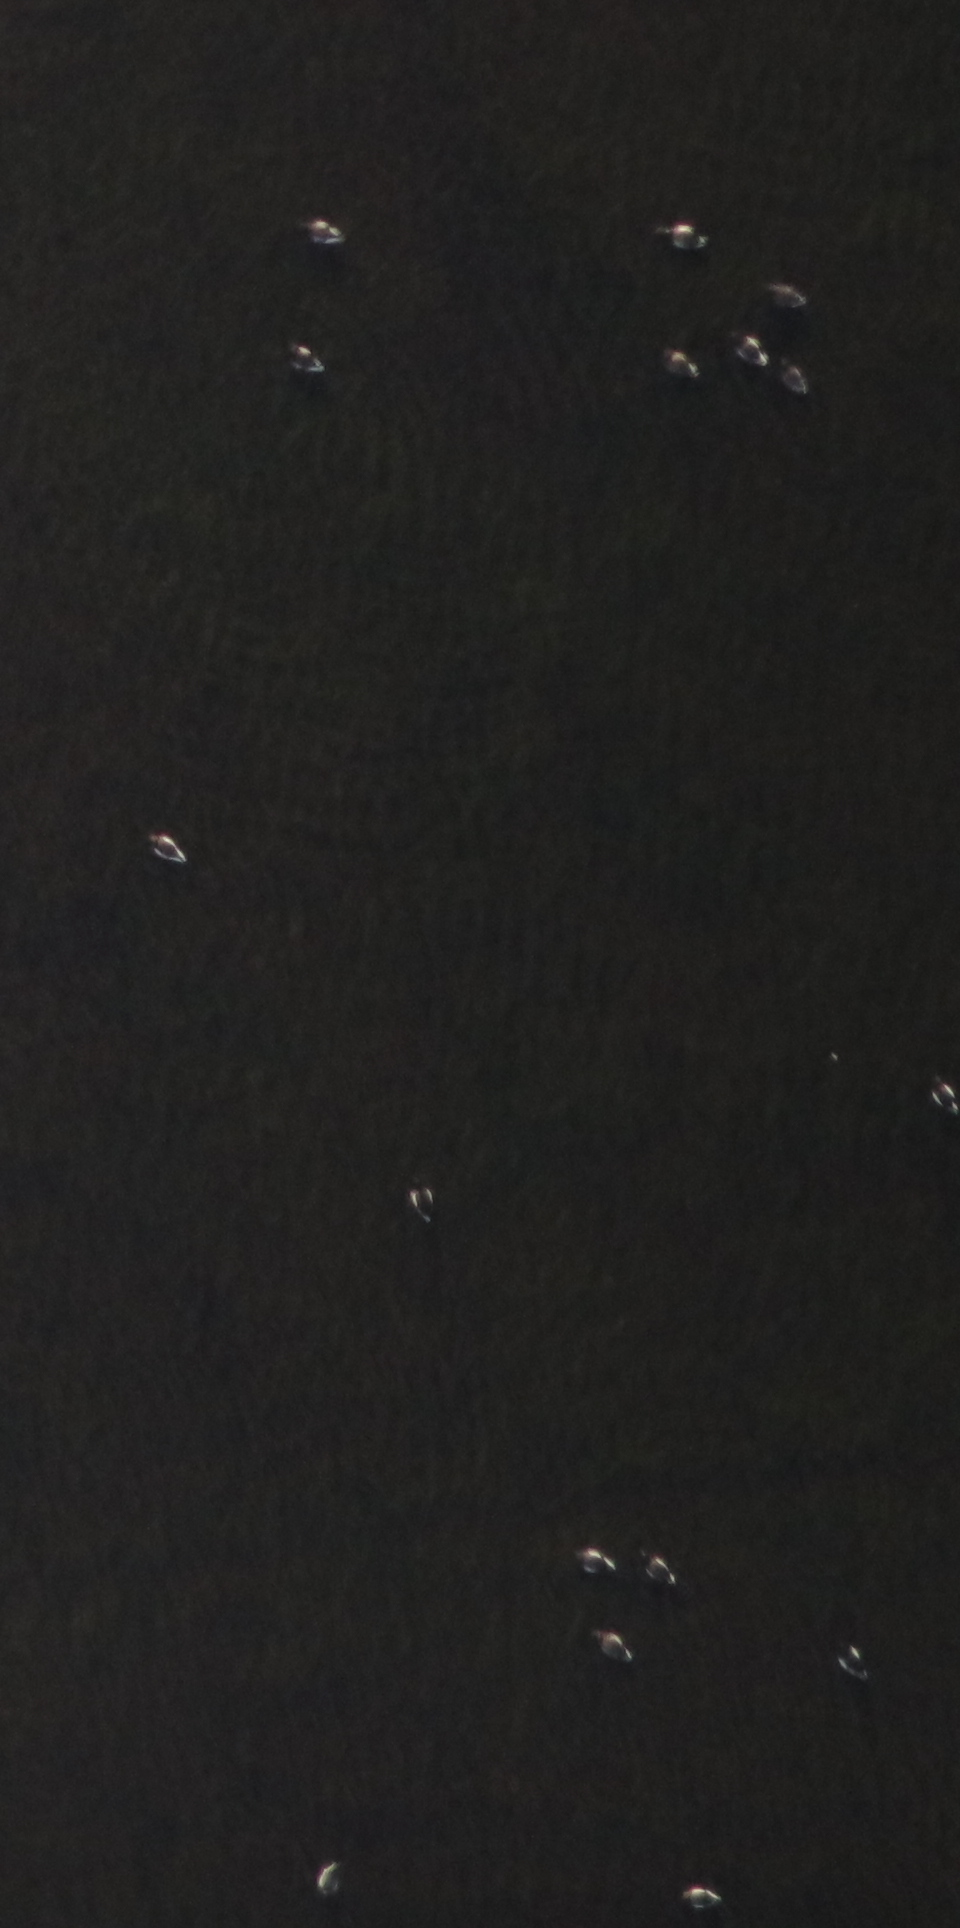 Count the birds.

16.